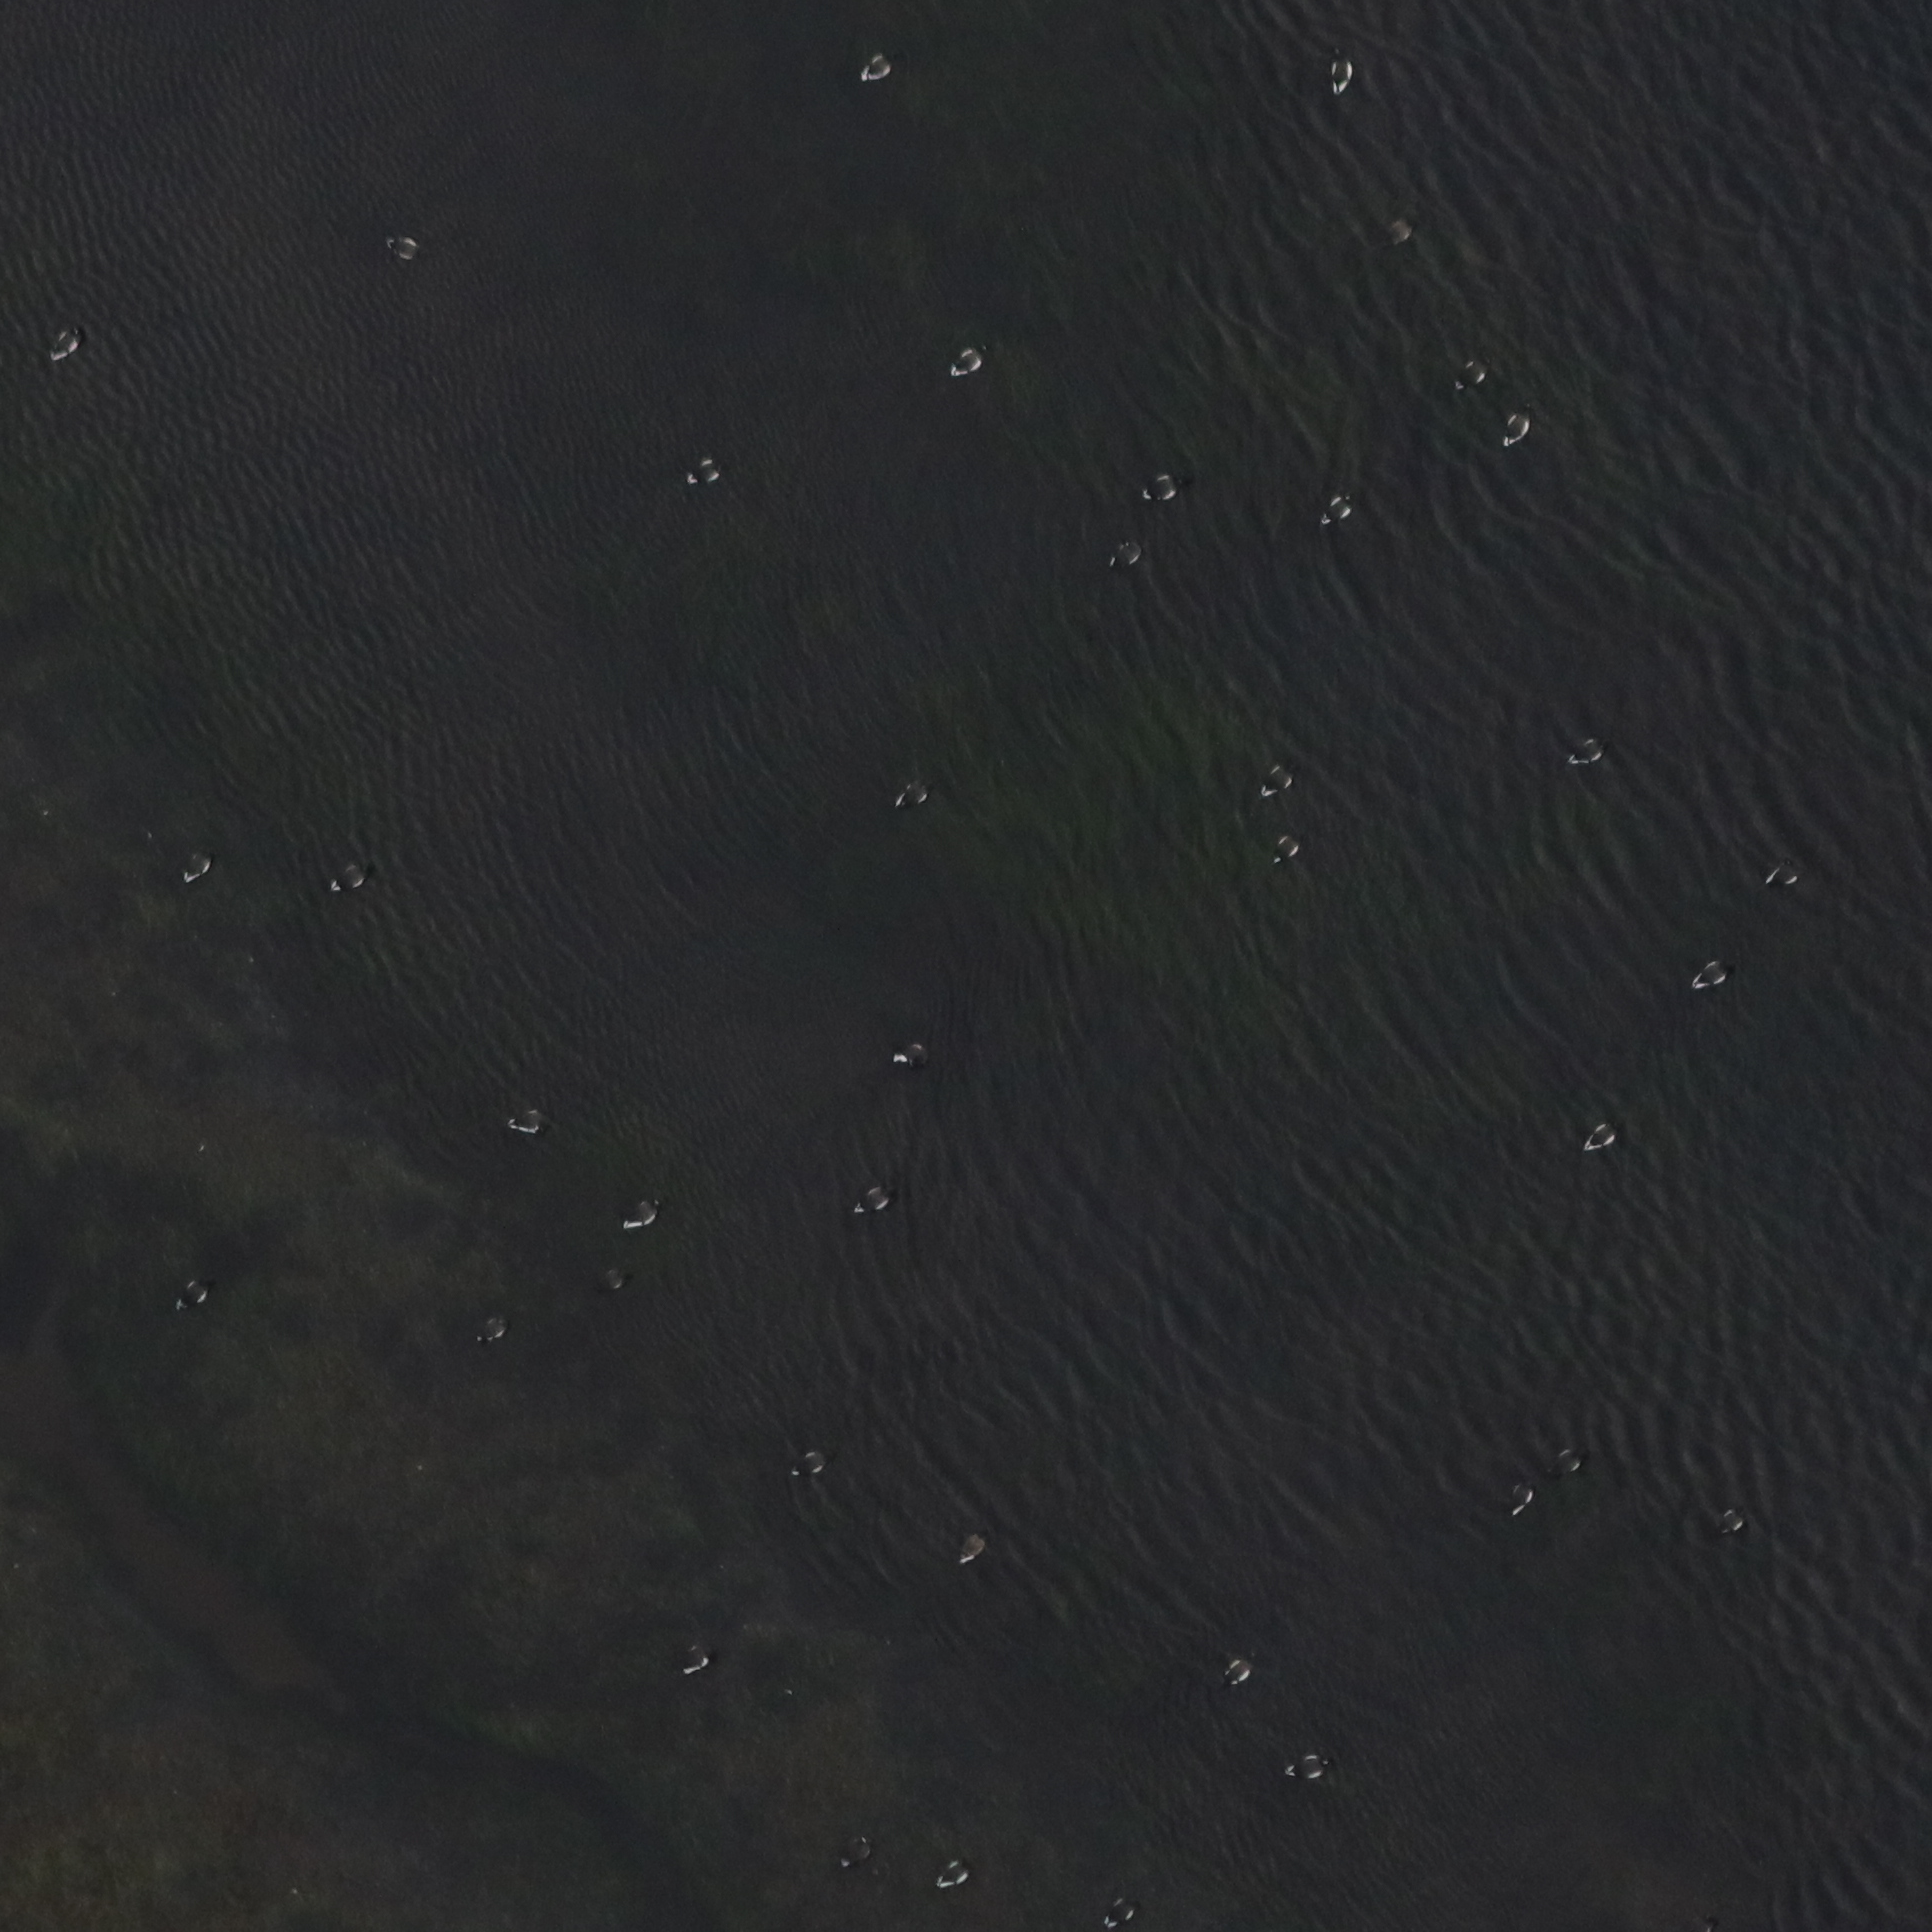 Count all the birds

40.